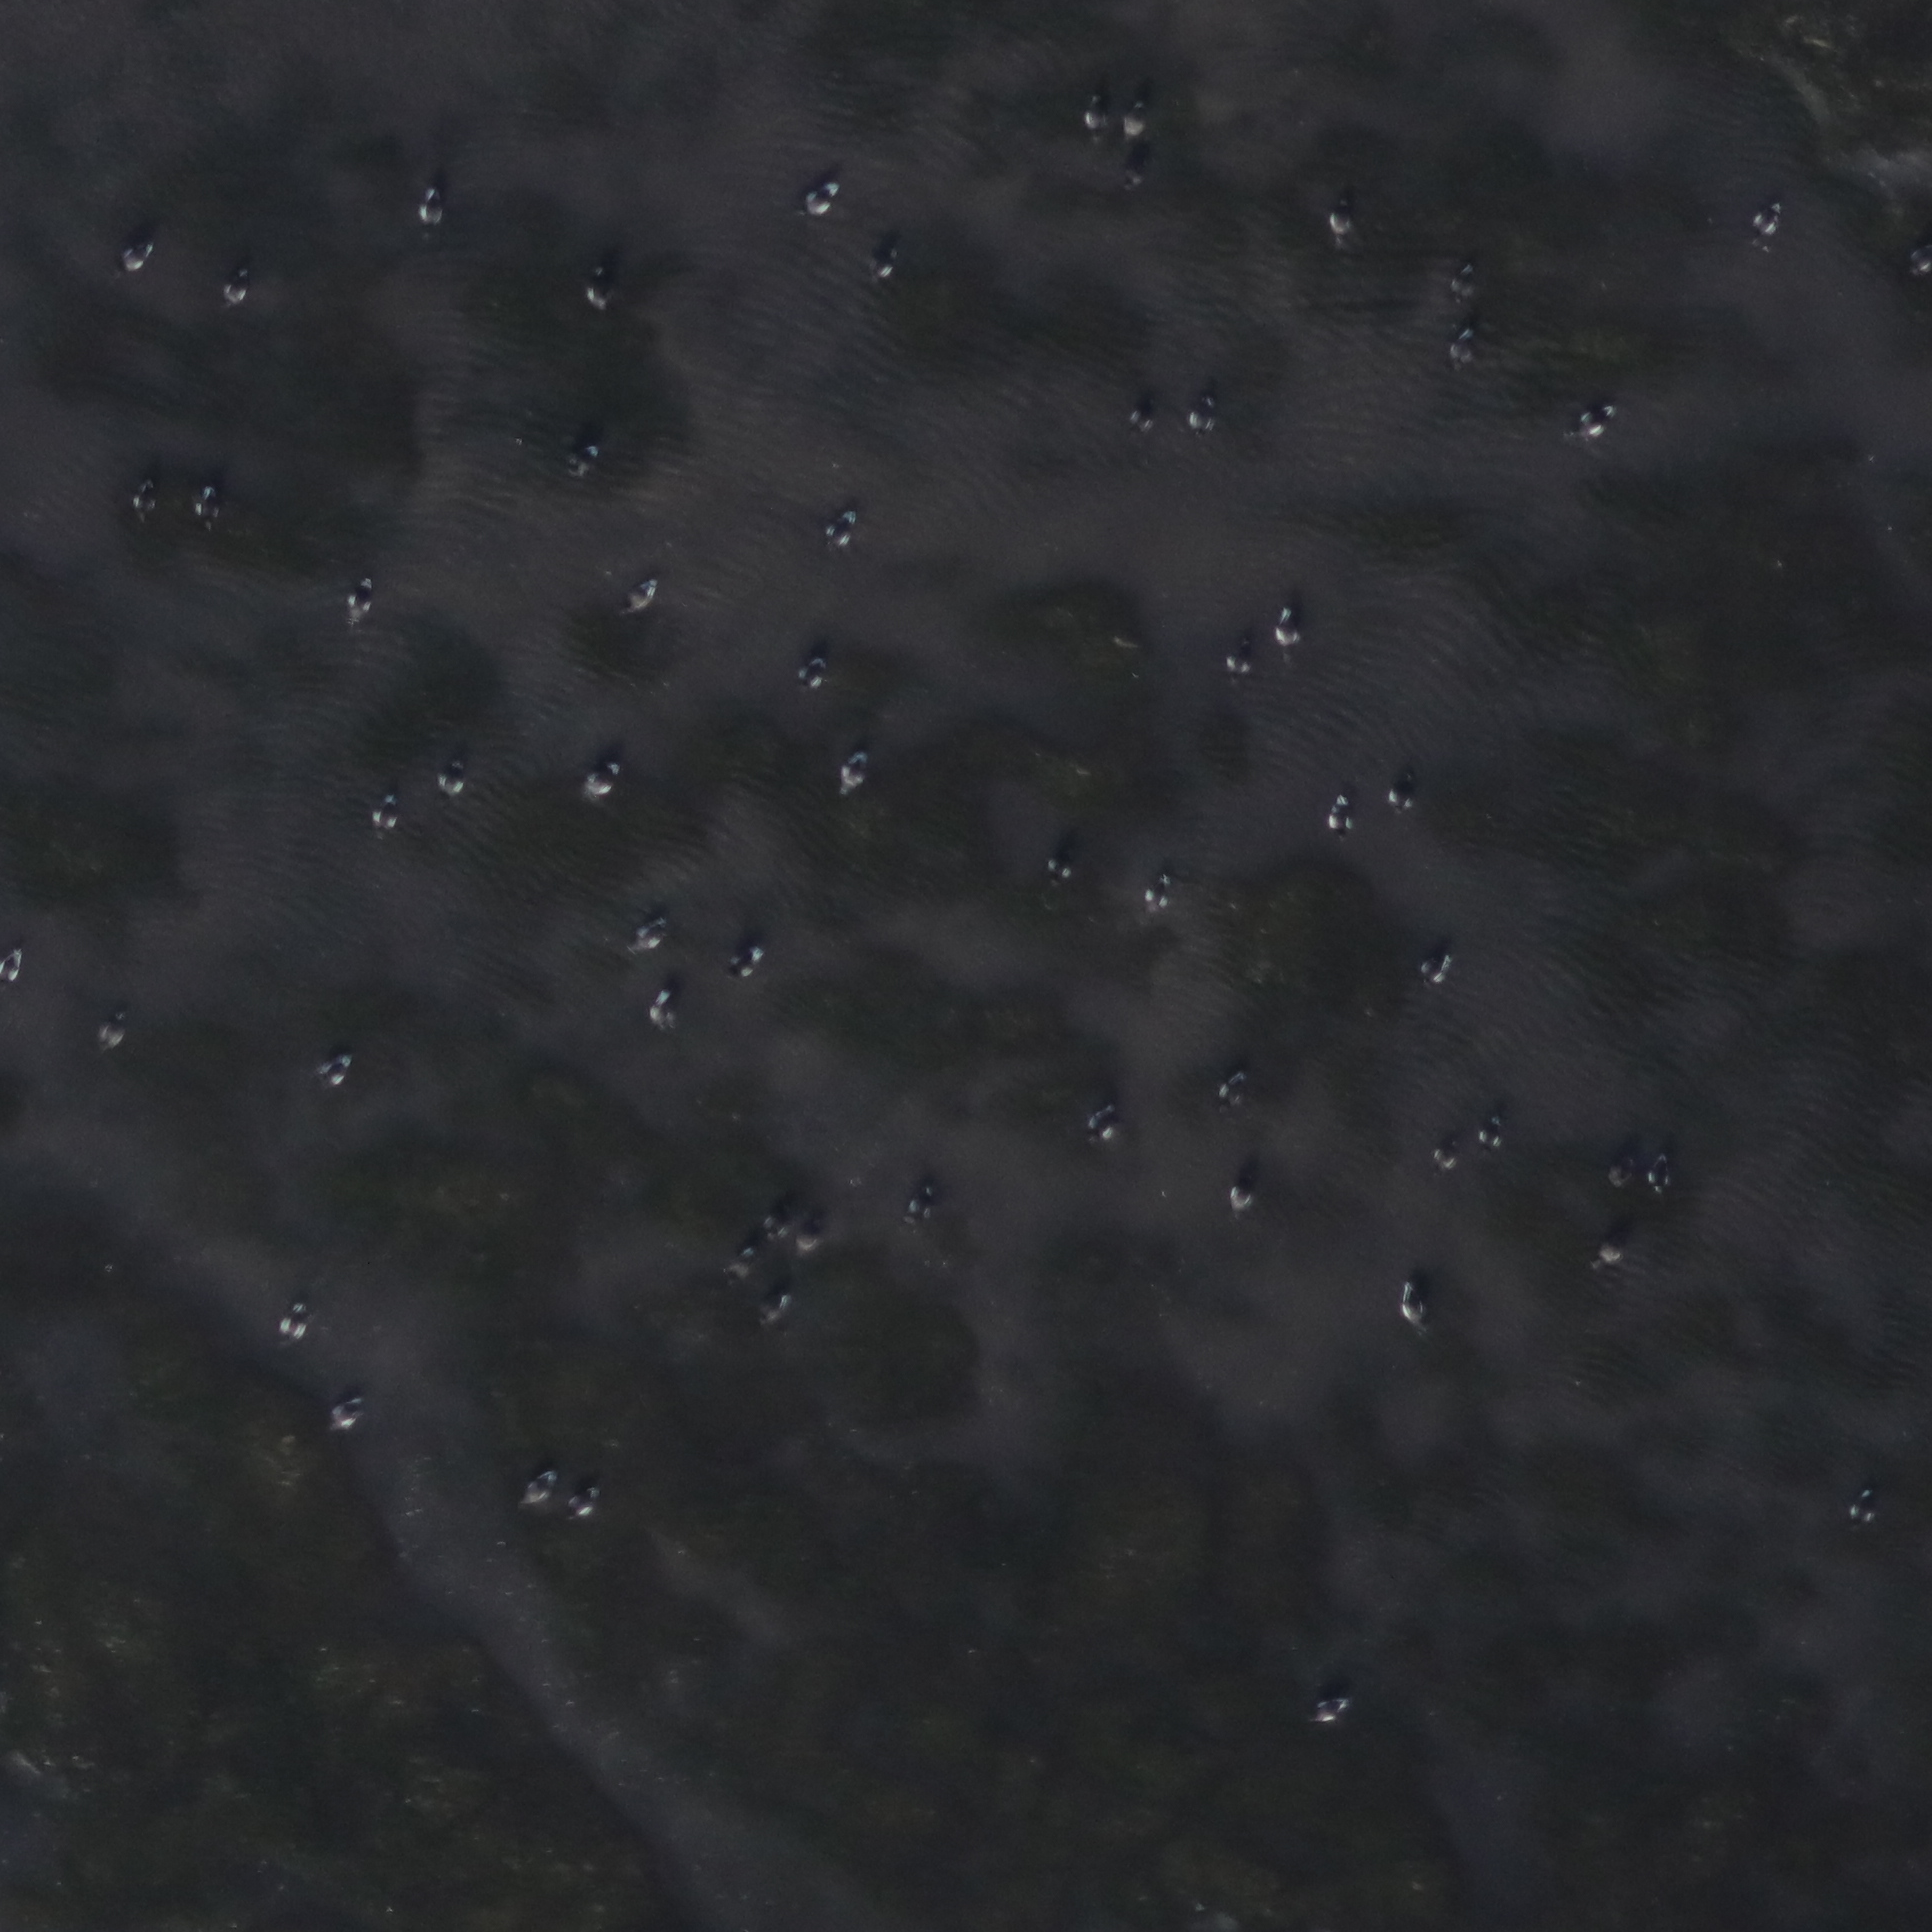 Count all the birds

62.